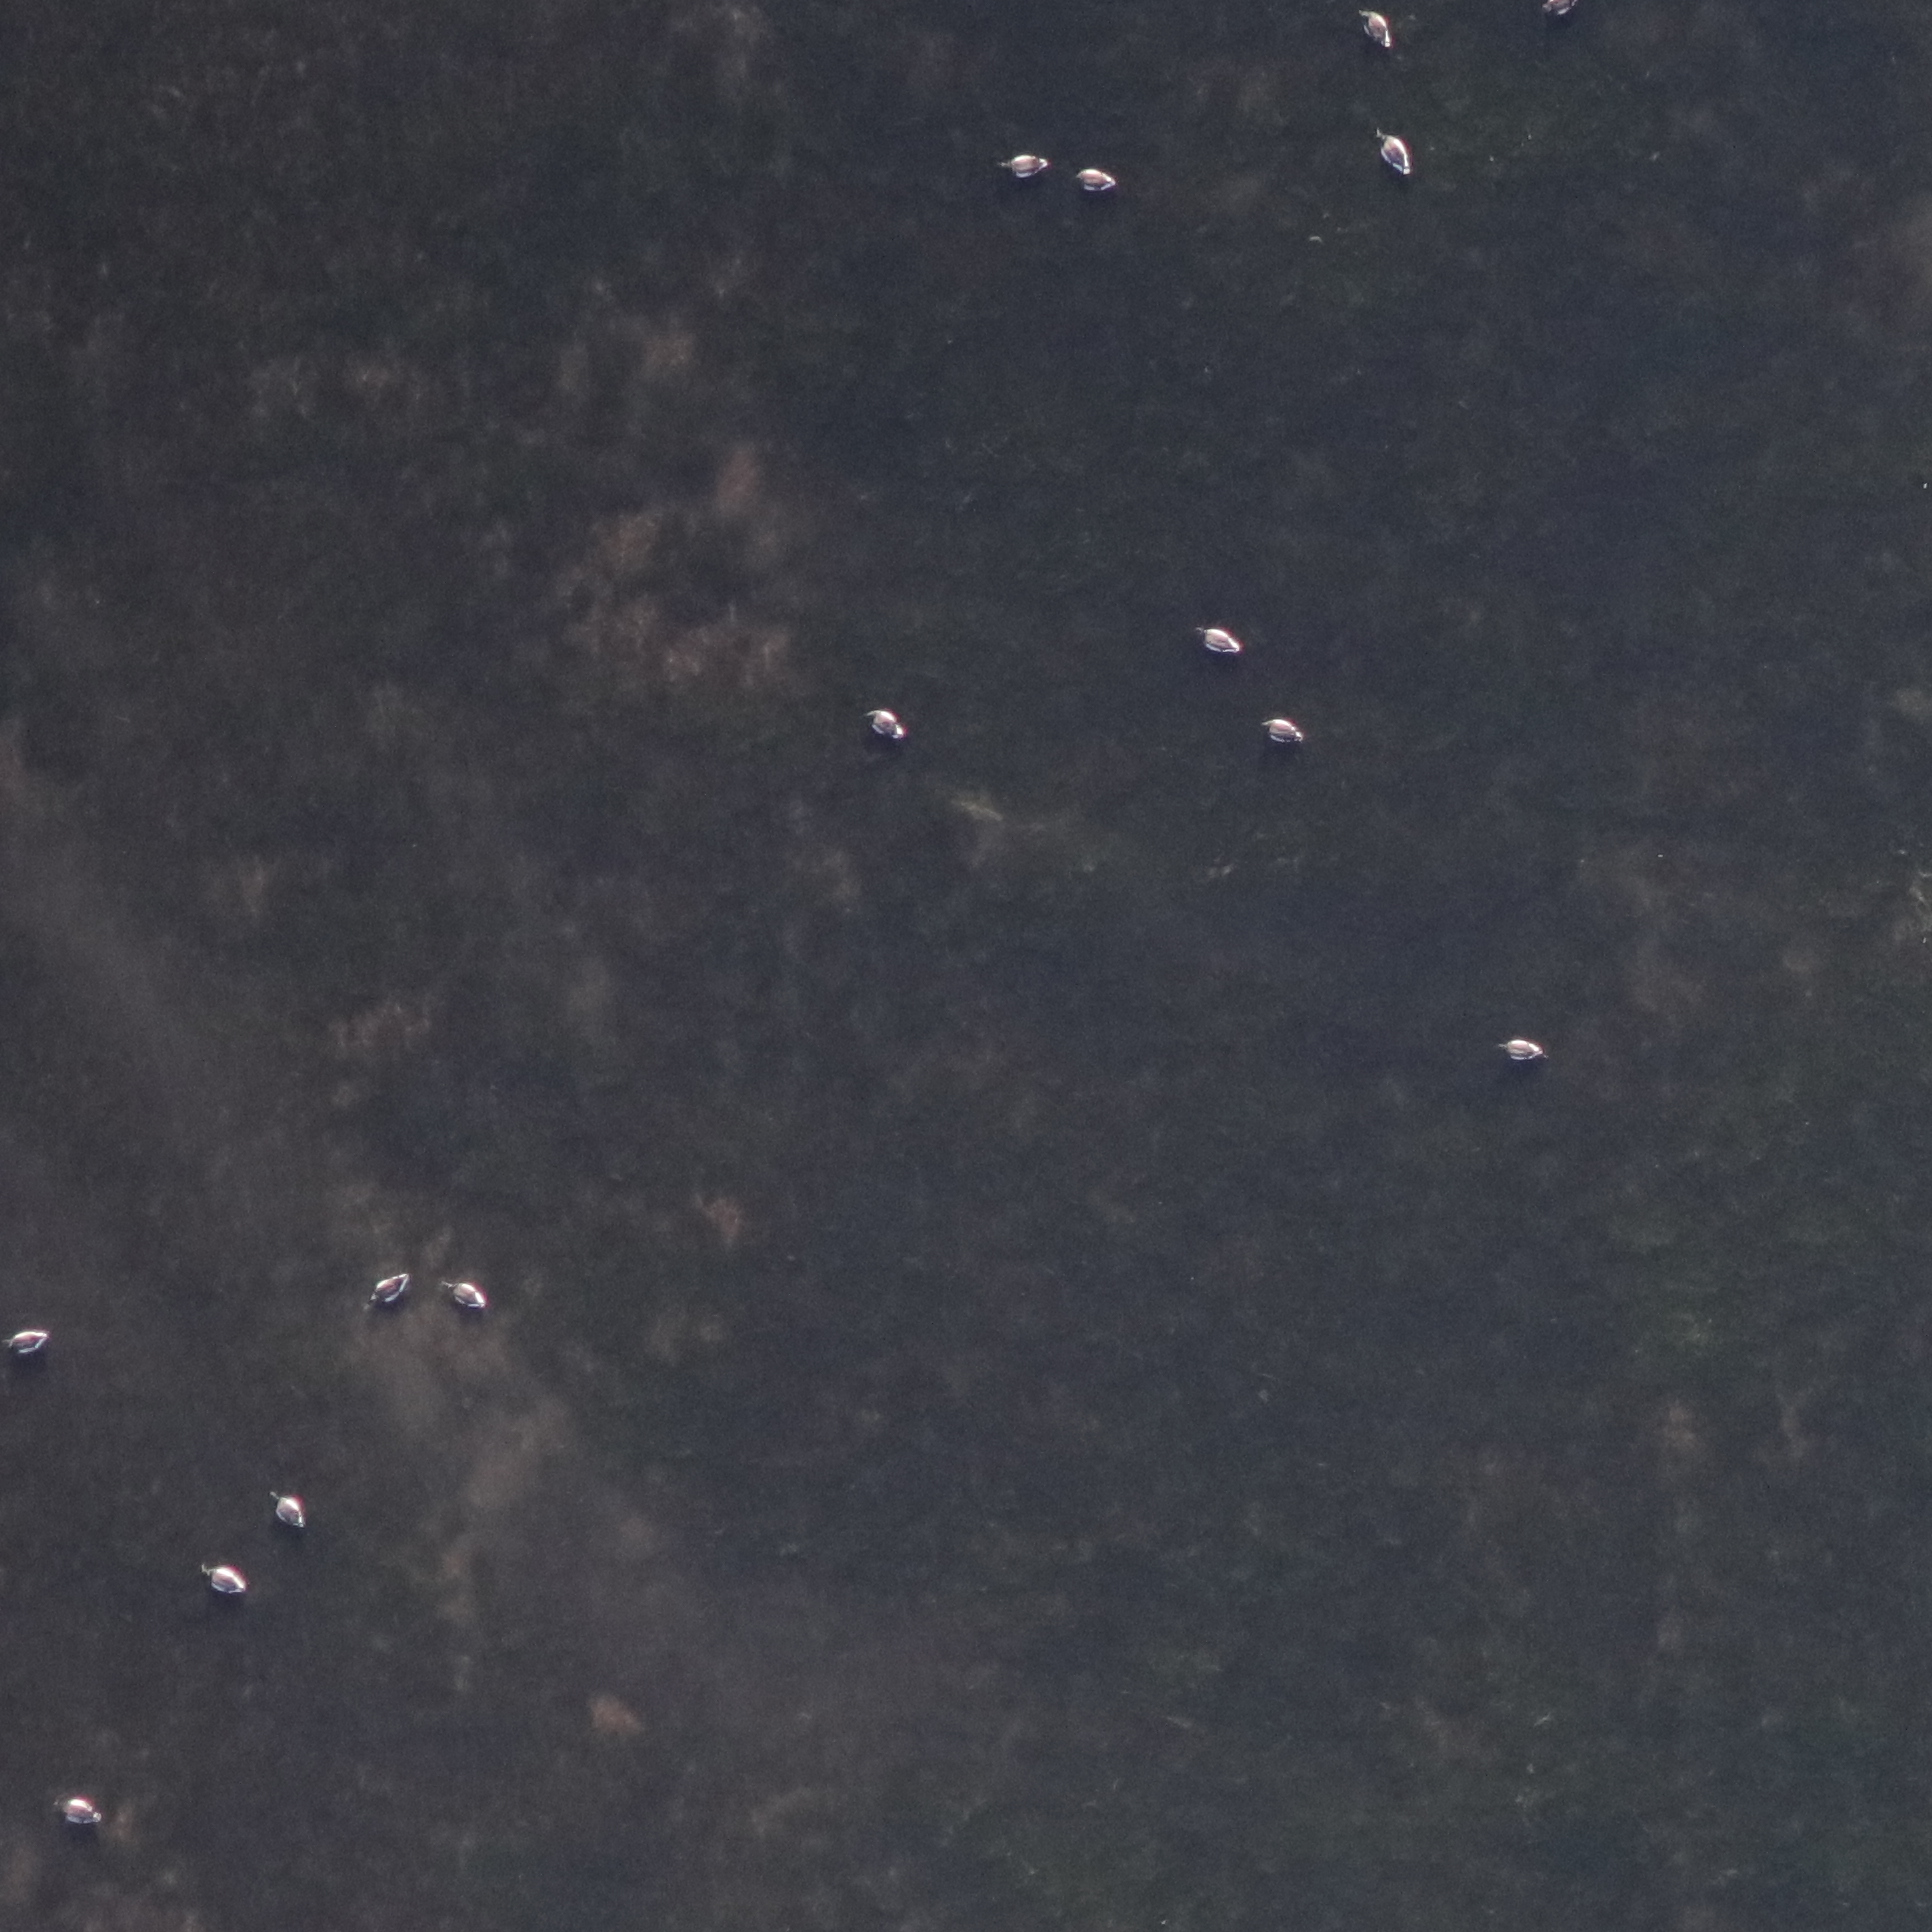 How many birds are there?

15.